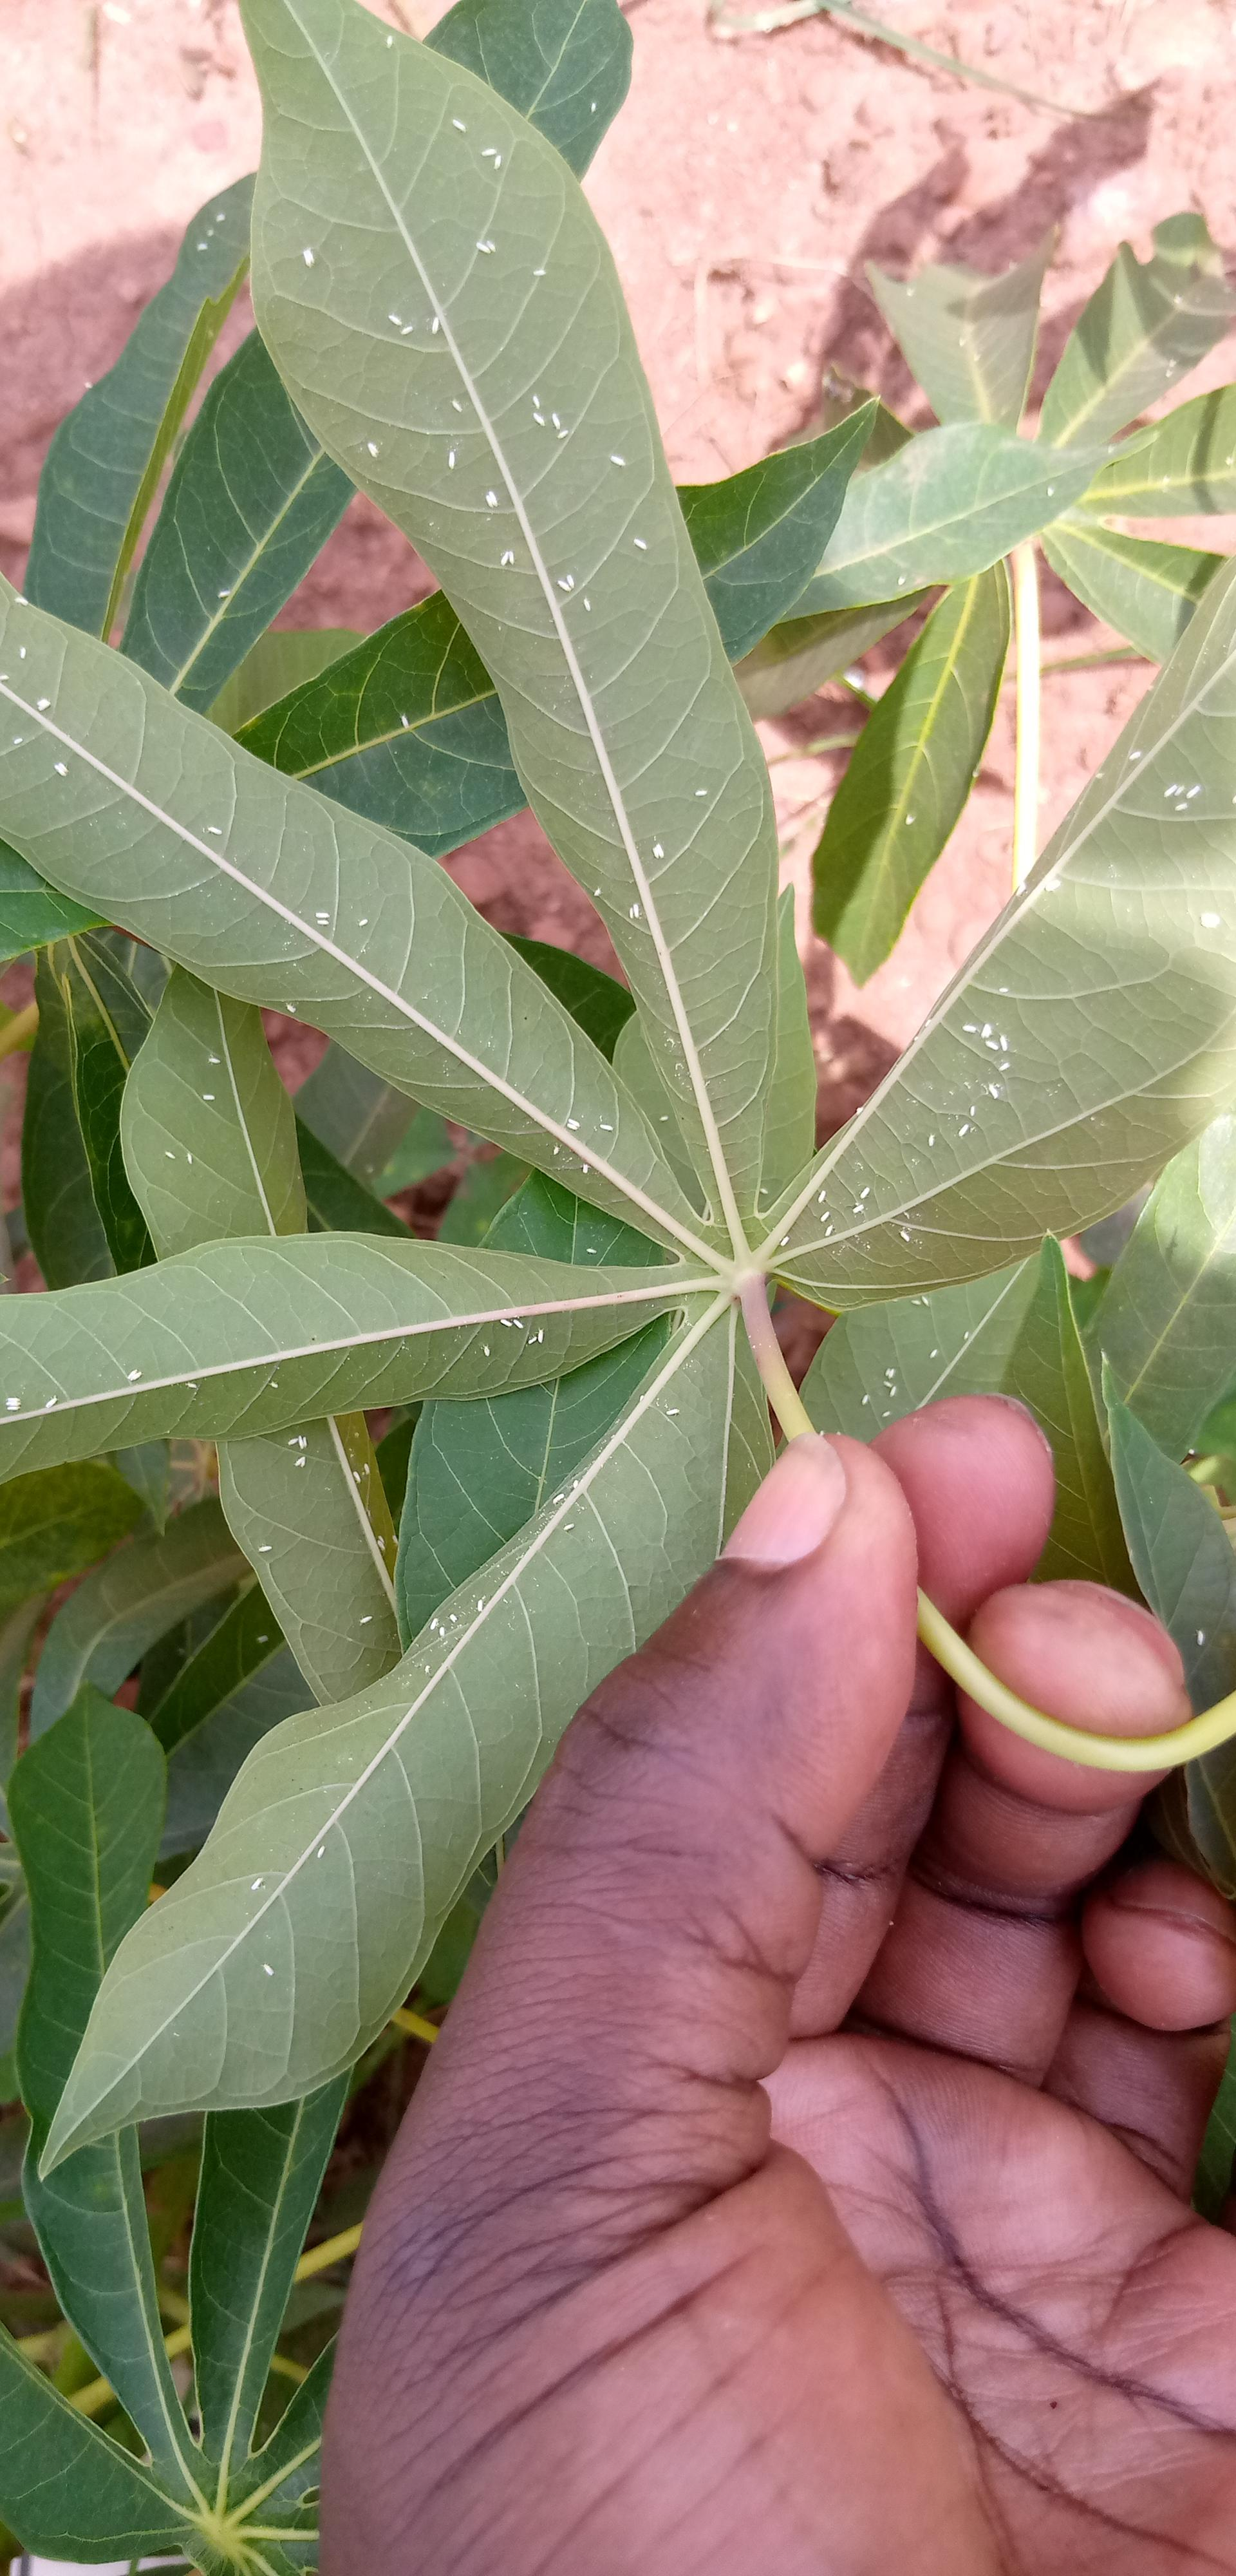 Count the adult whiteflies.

135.